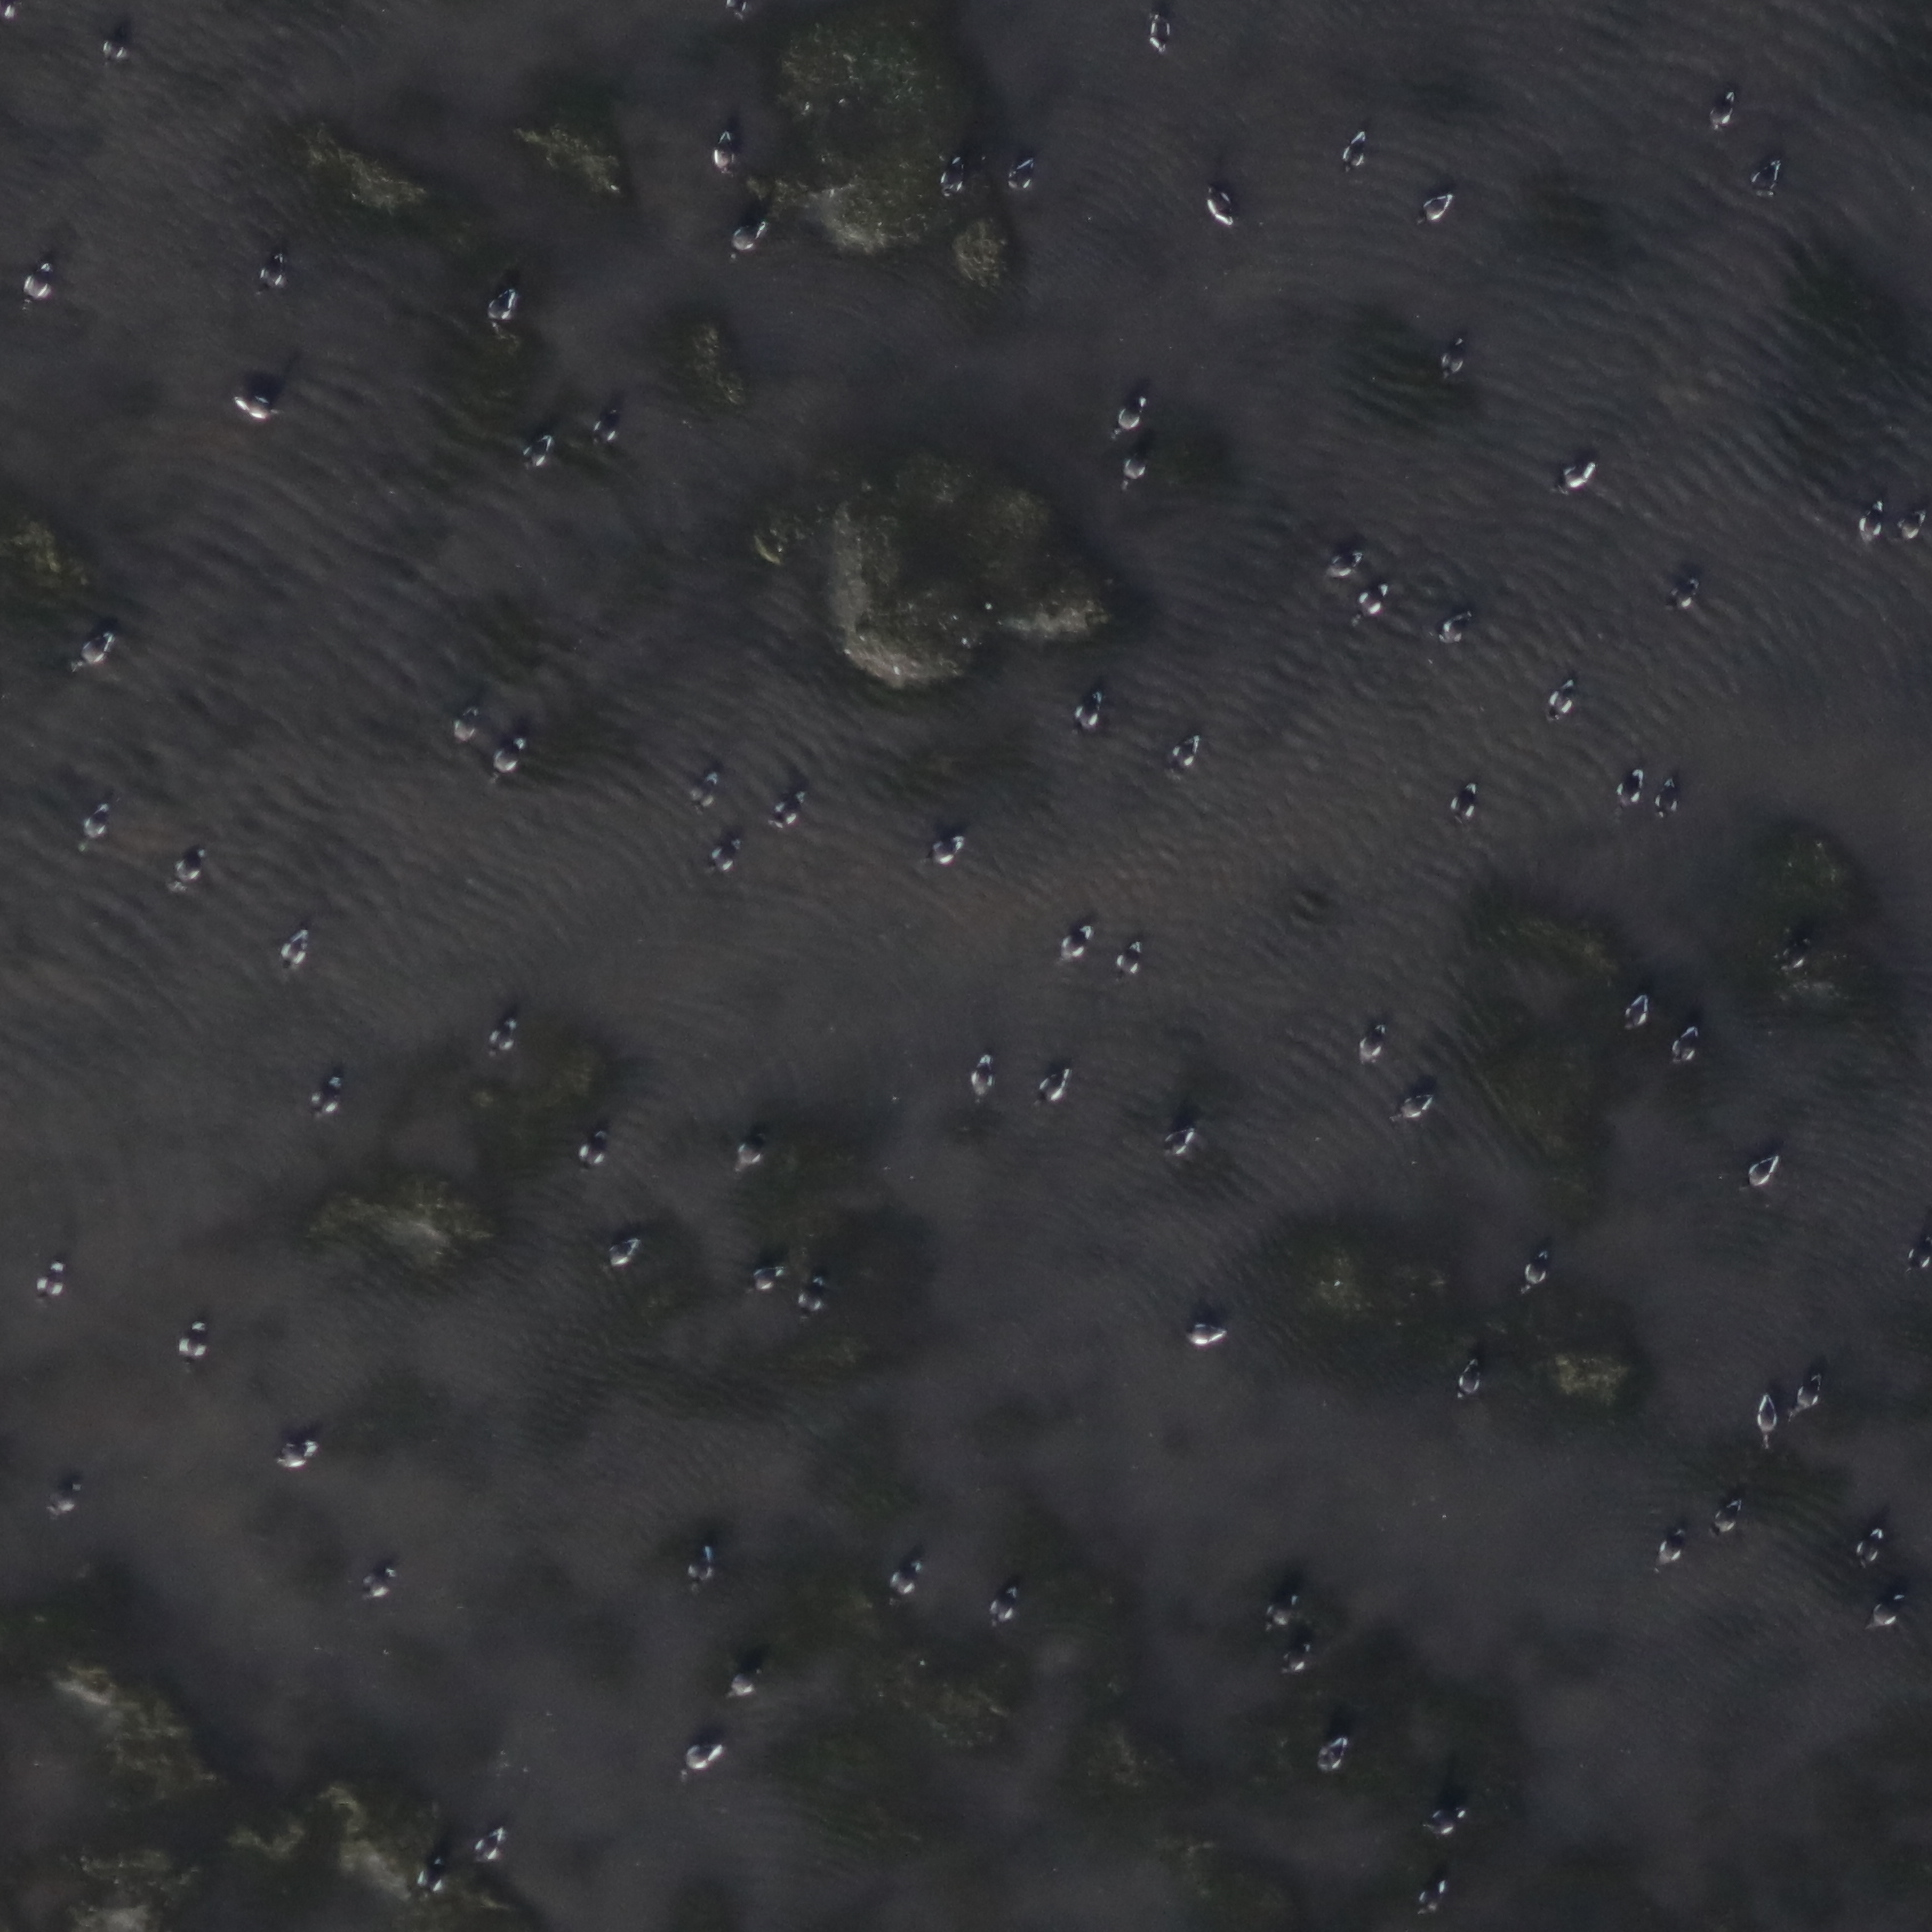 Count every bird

88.